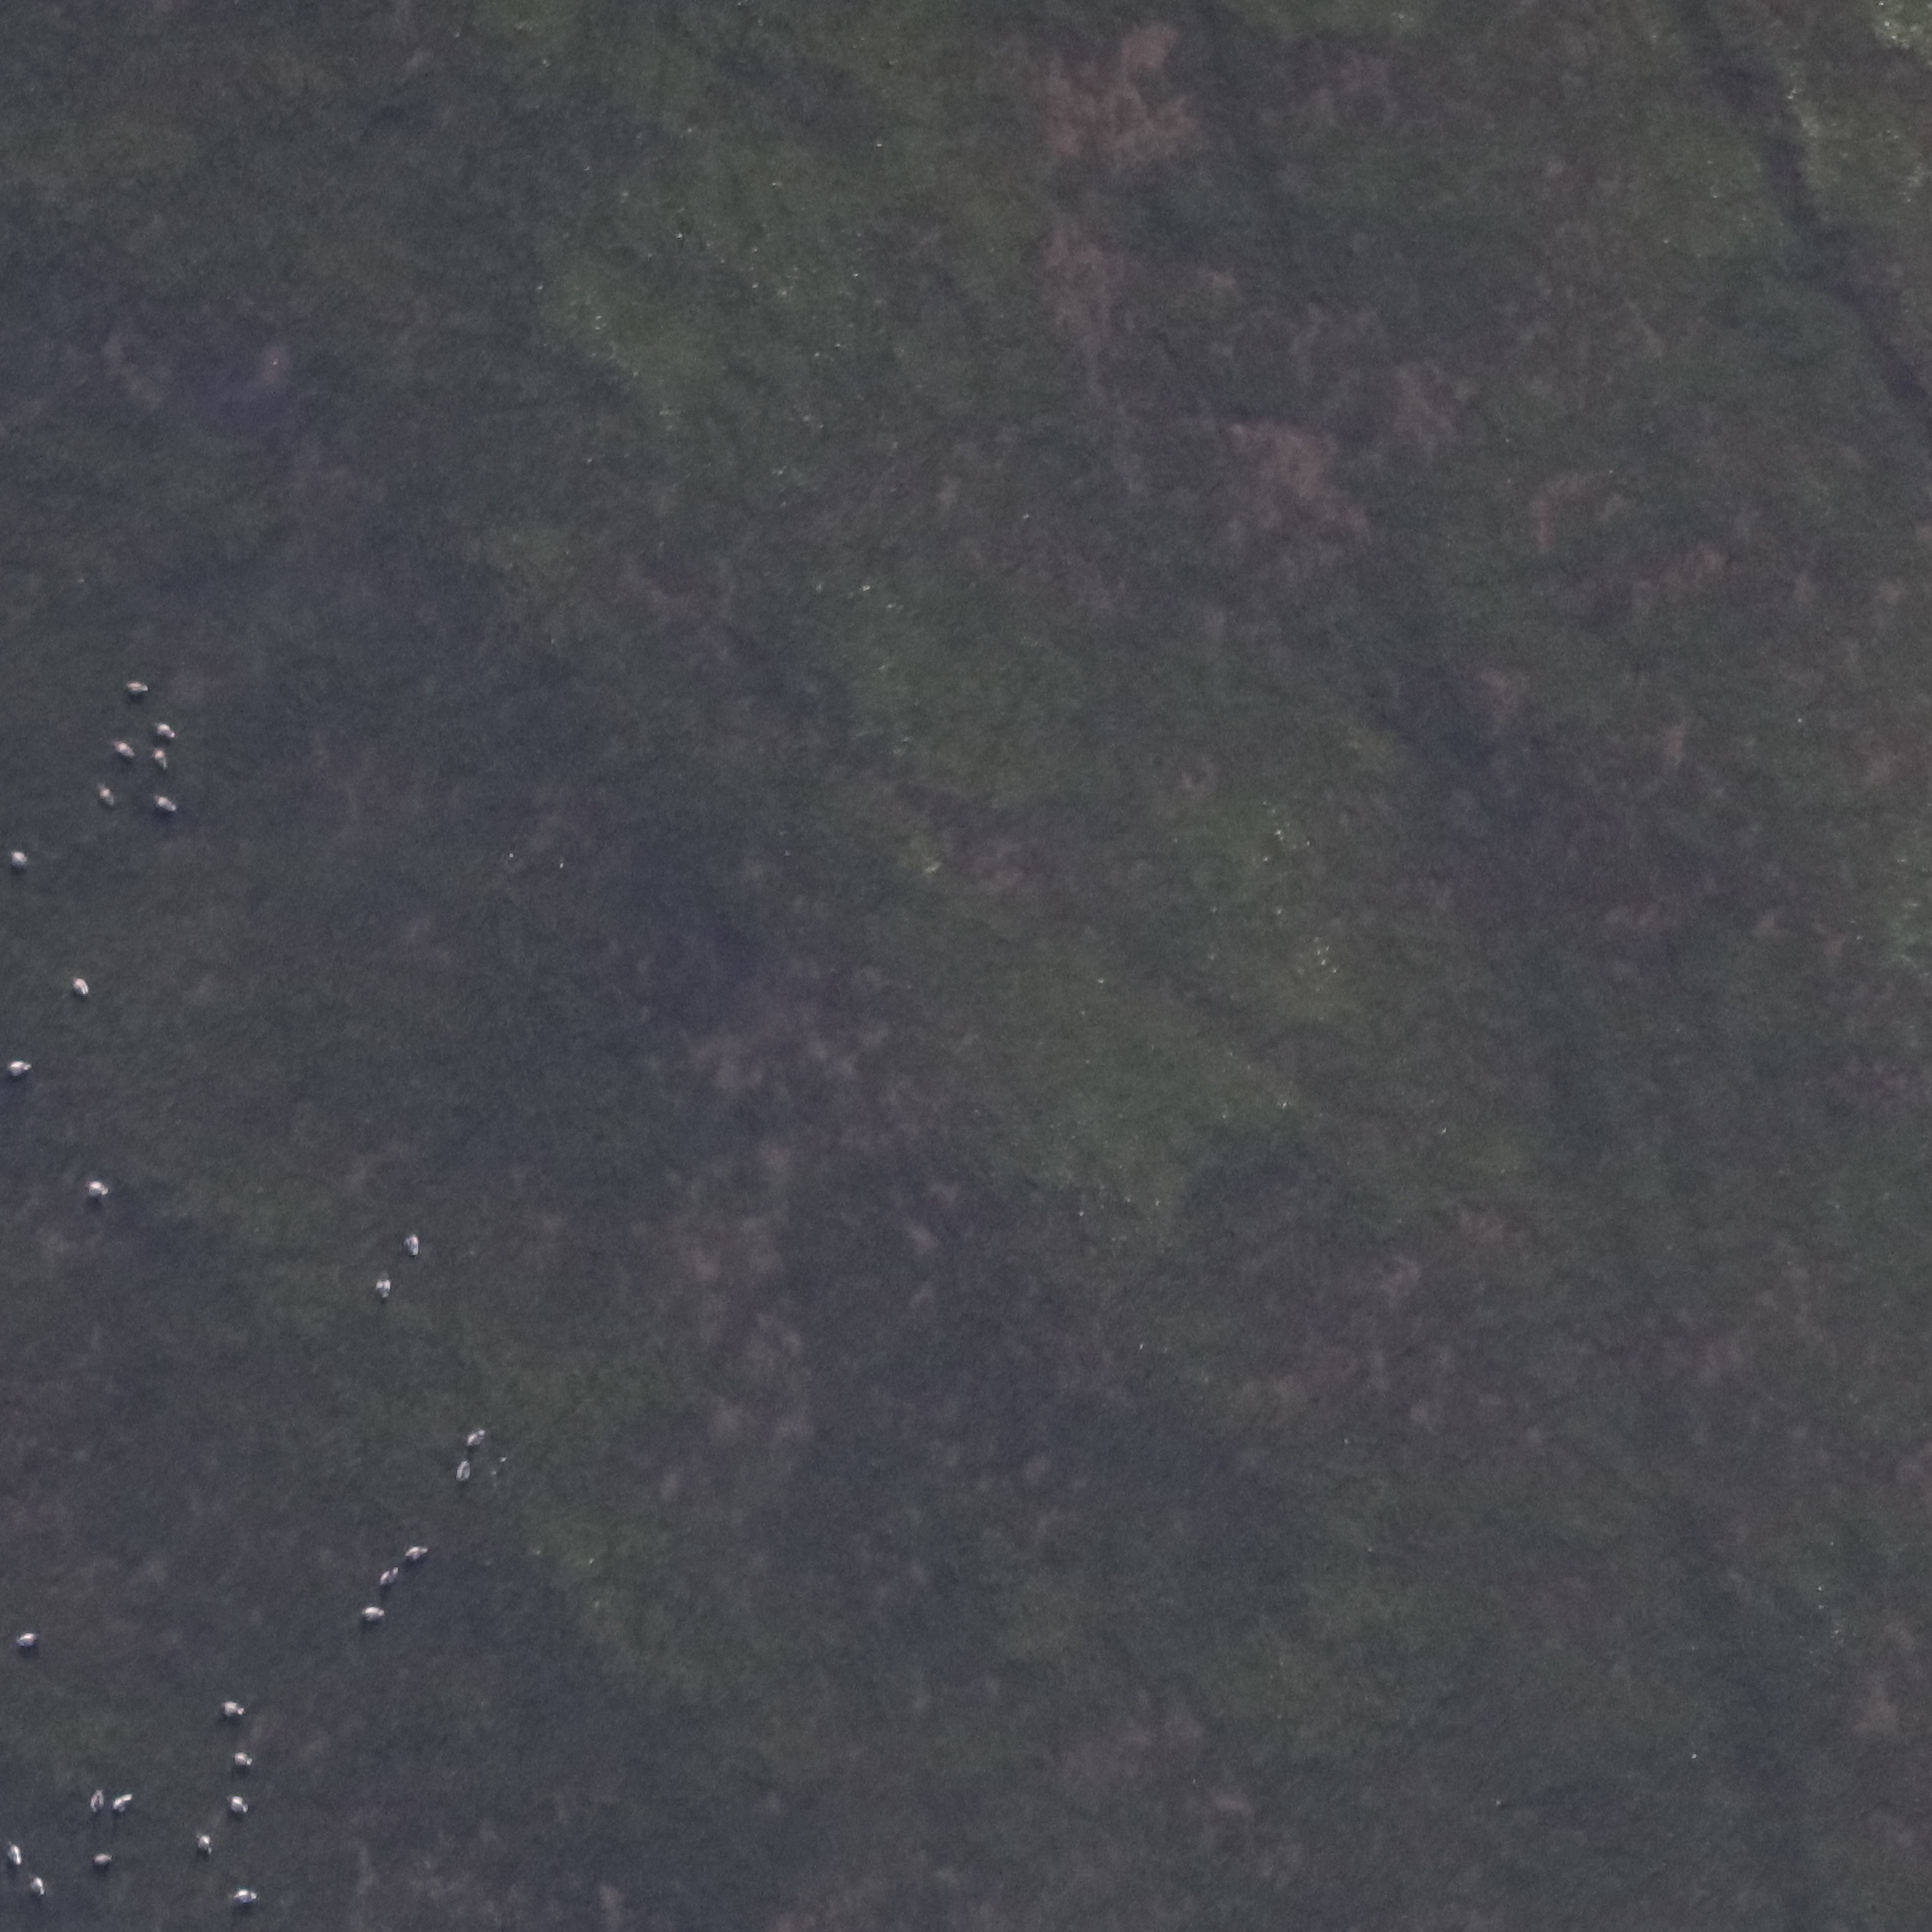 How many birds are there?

28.